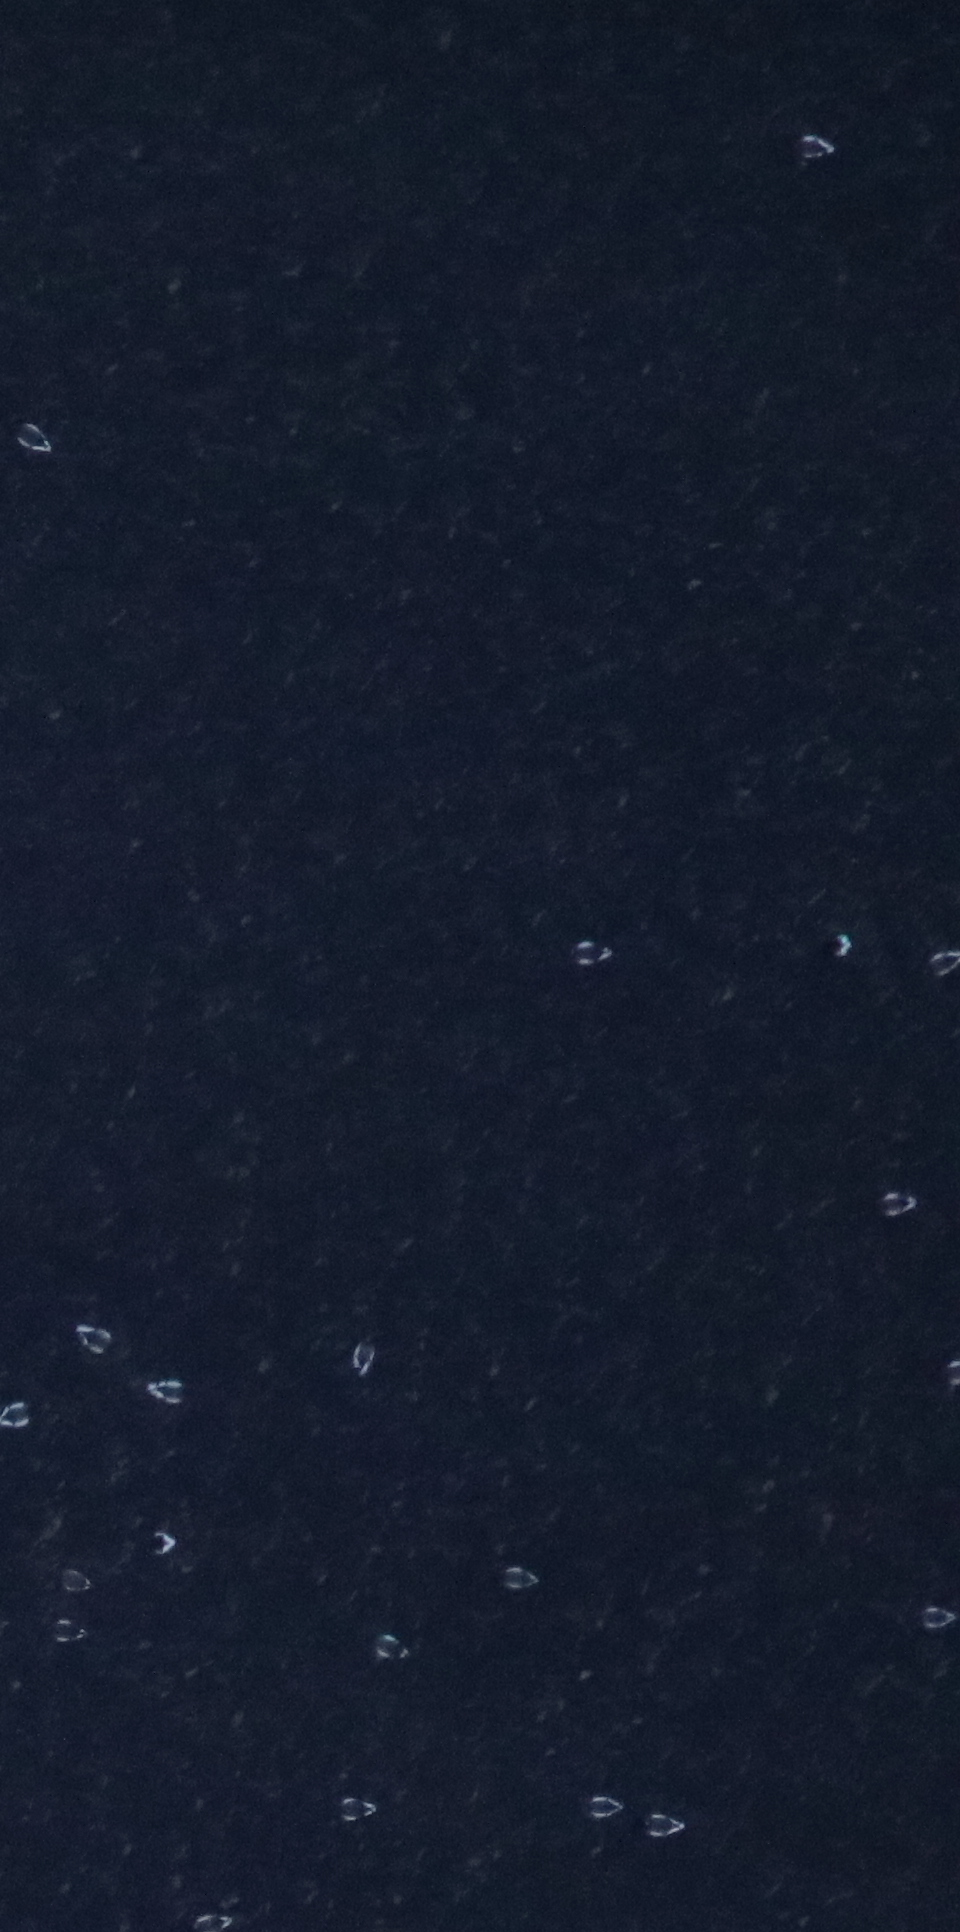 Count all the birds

19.